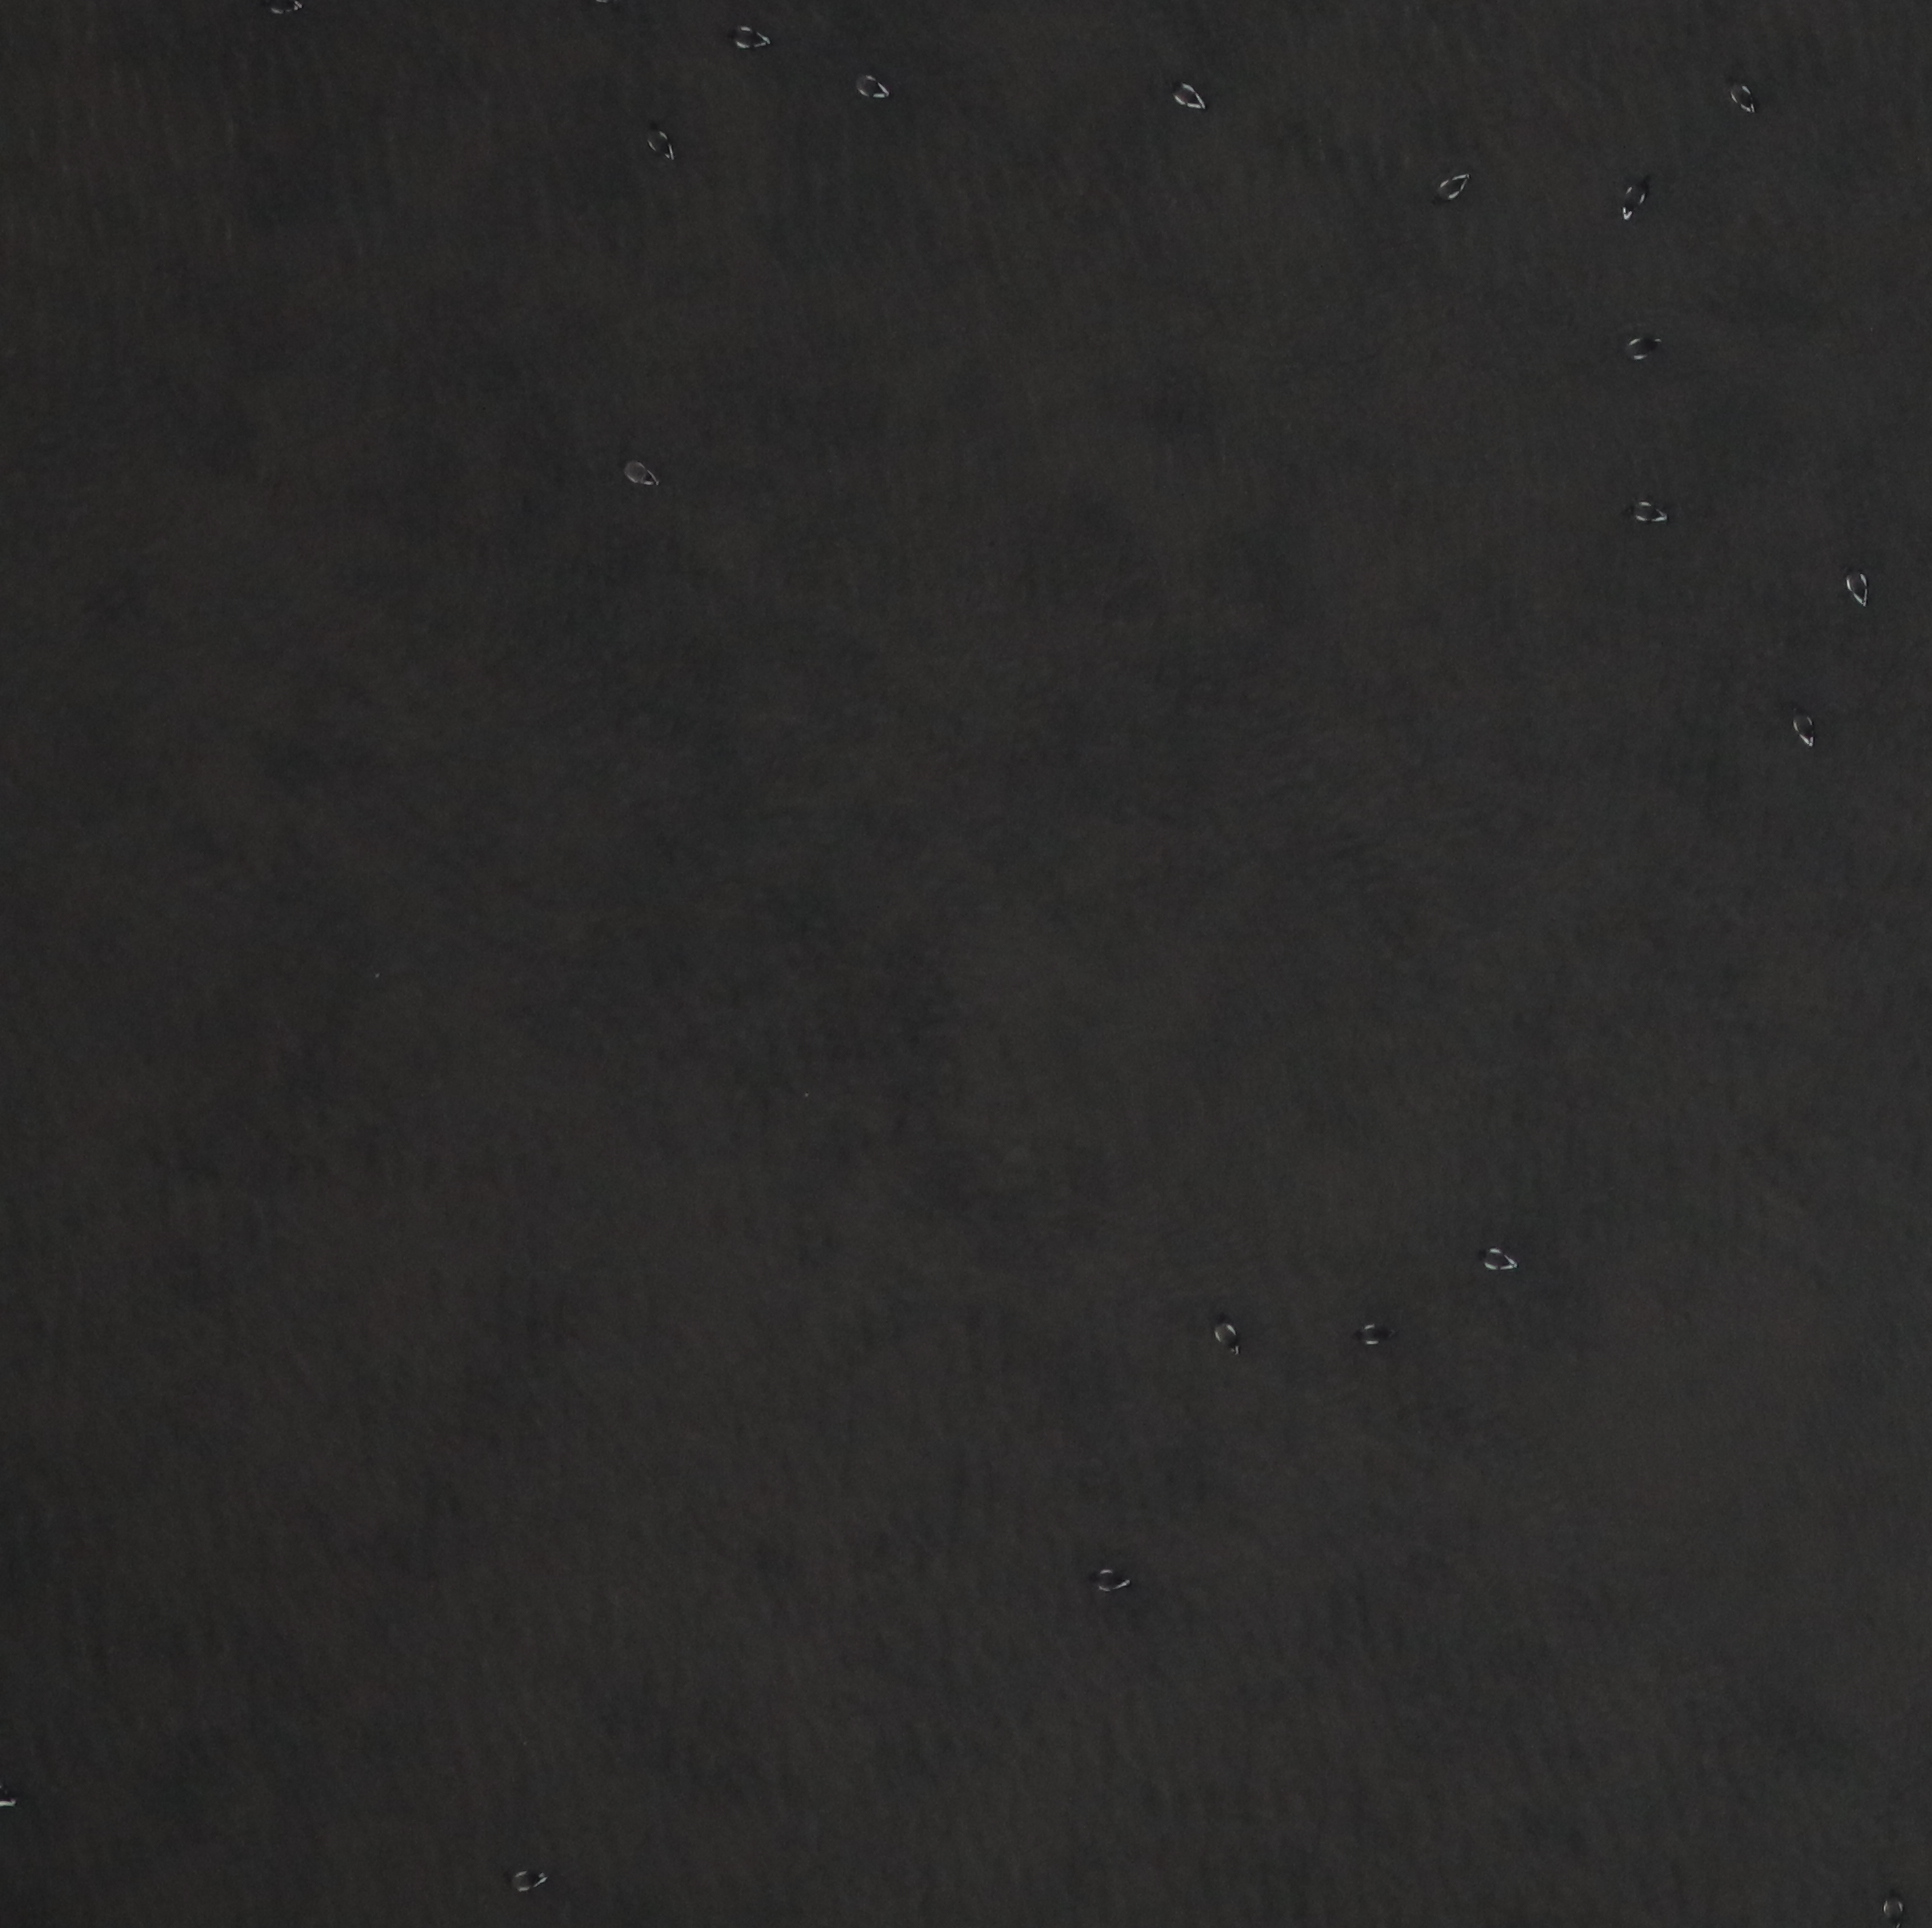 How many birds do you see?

19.